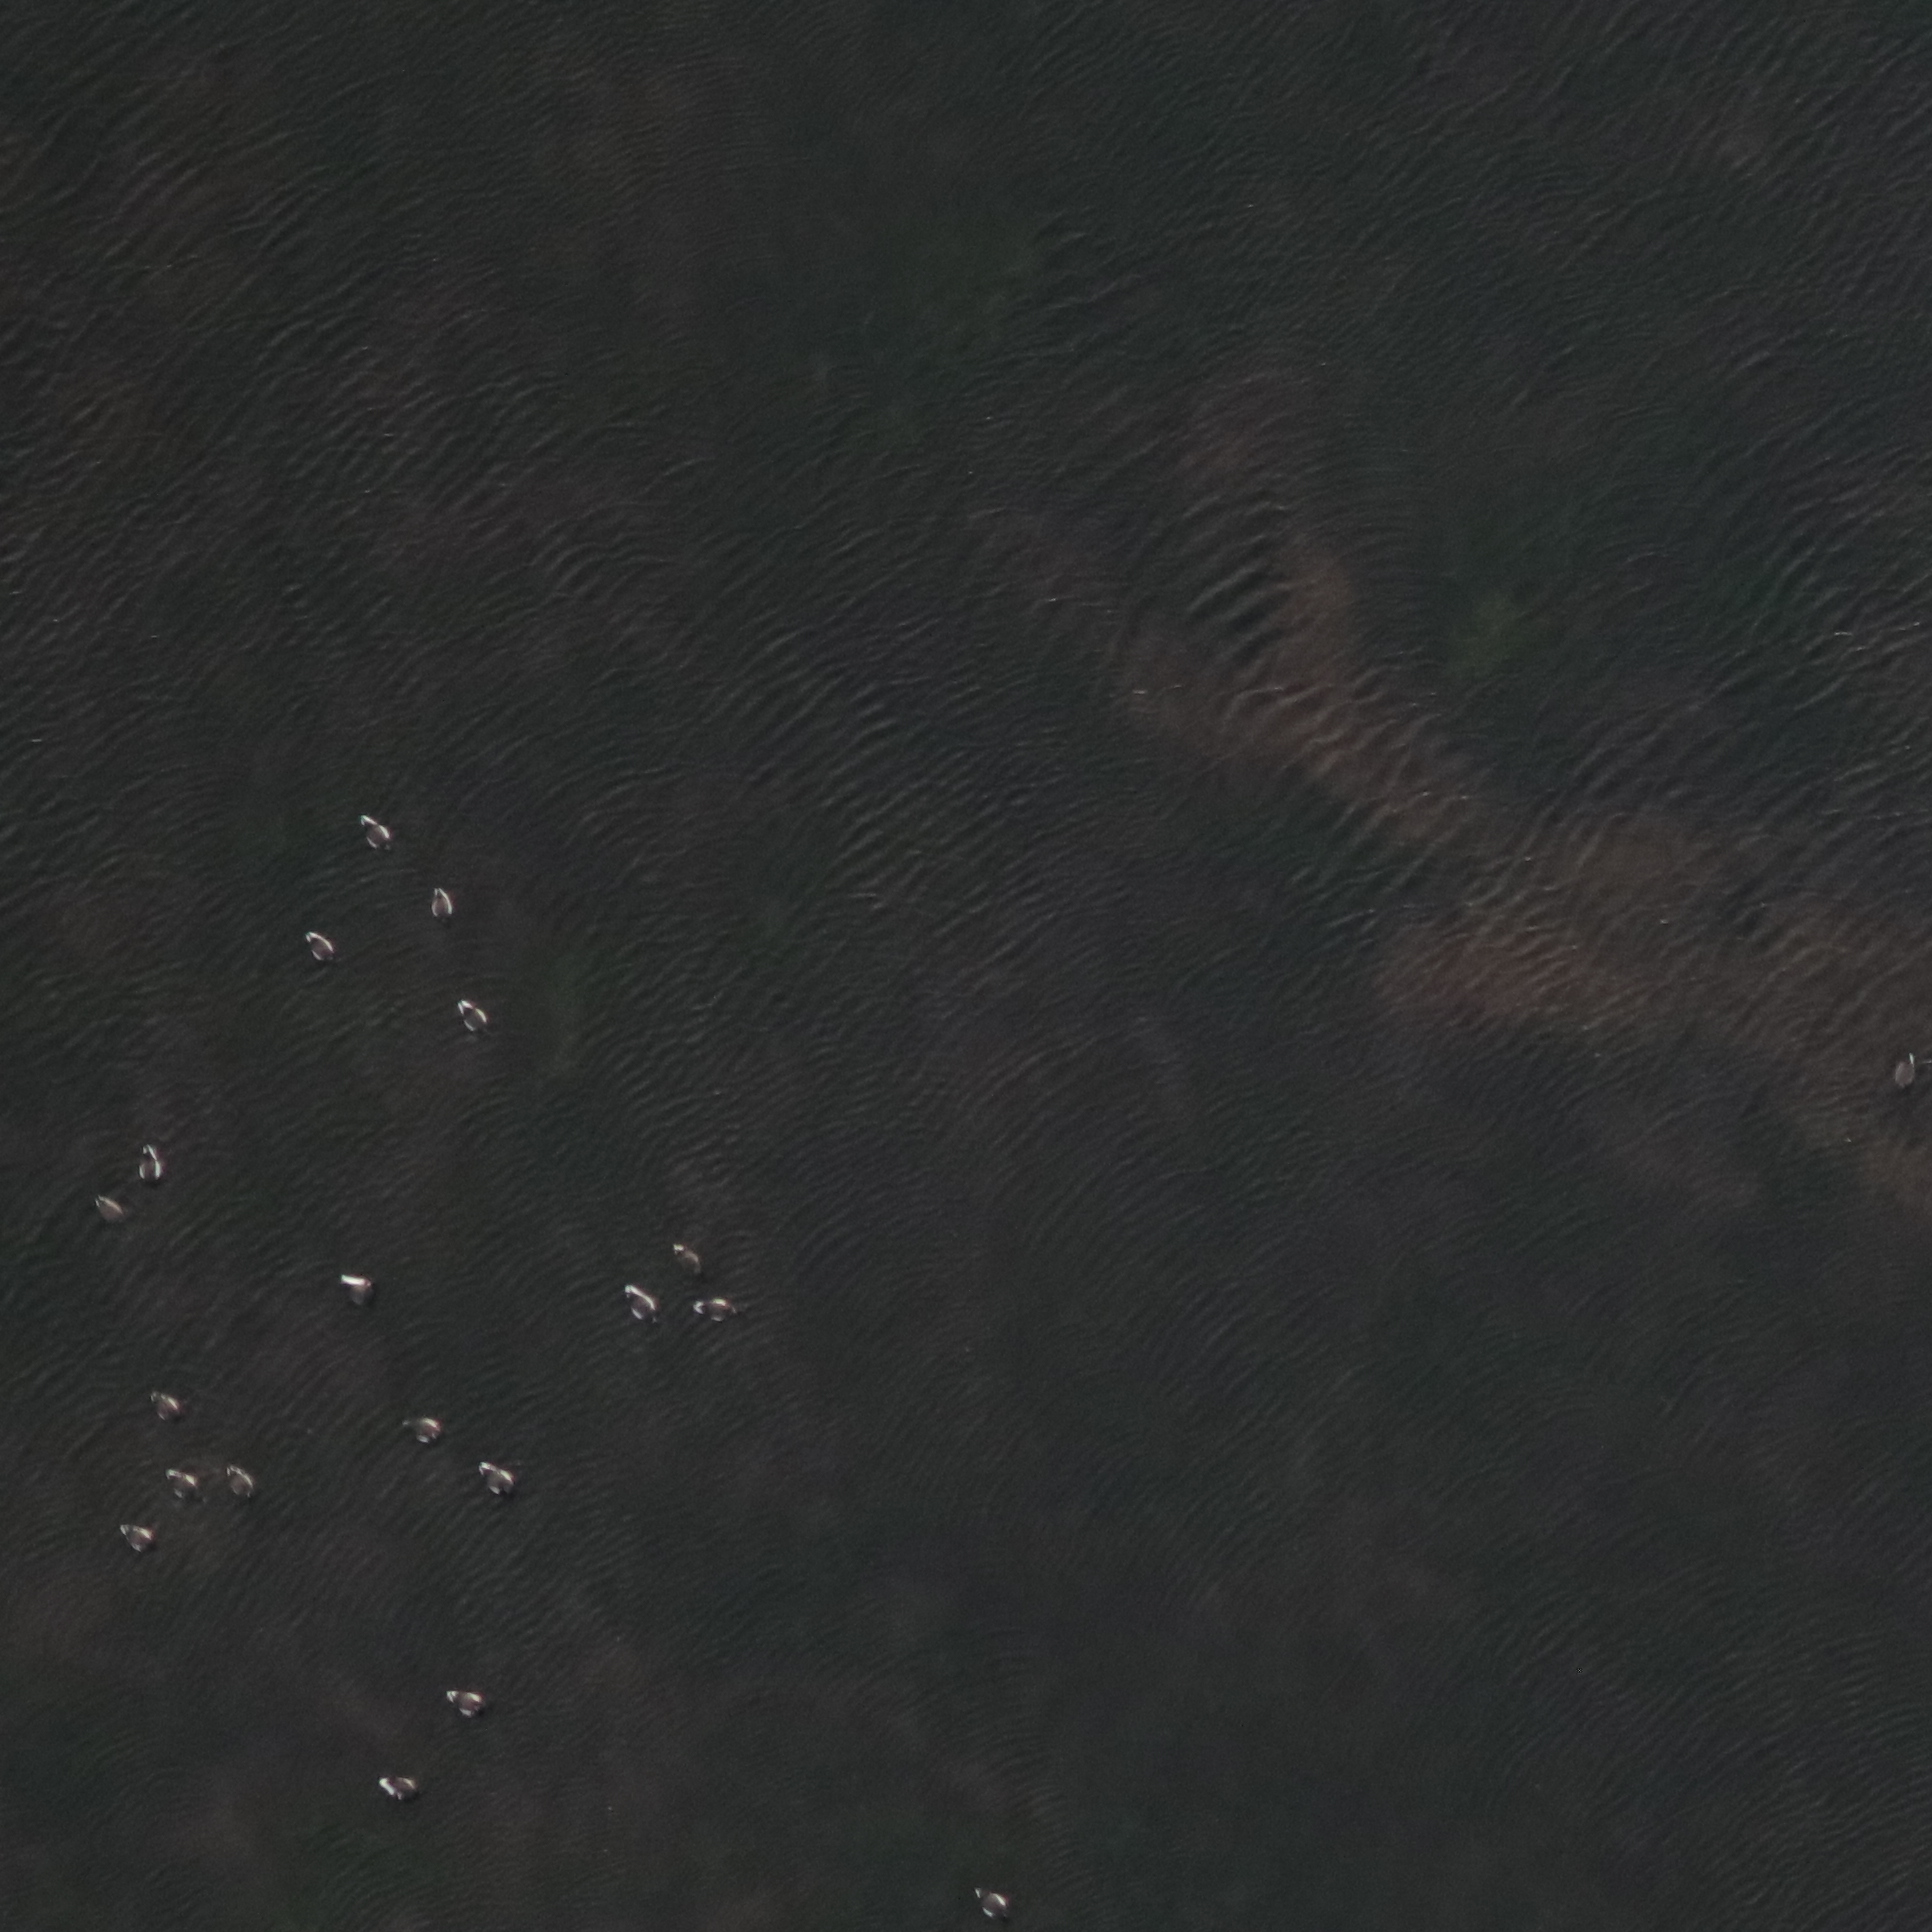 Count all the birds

20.